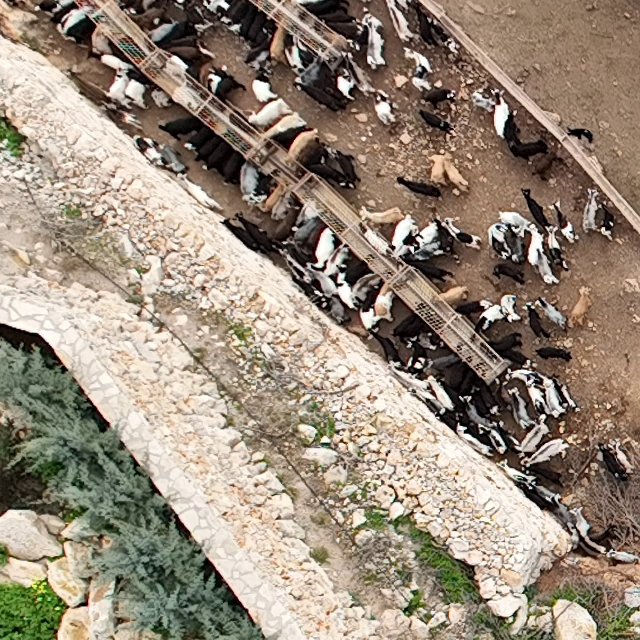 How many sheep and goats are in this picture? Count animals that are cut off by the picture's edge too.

161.